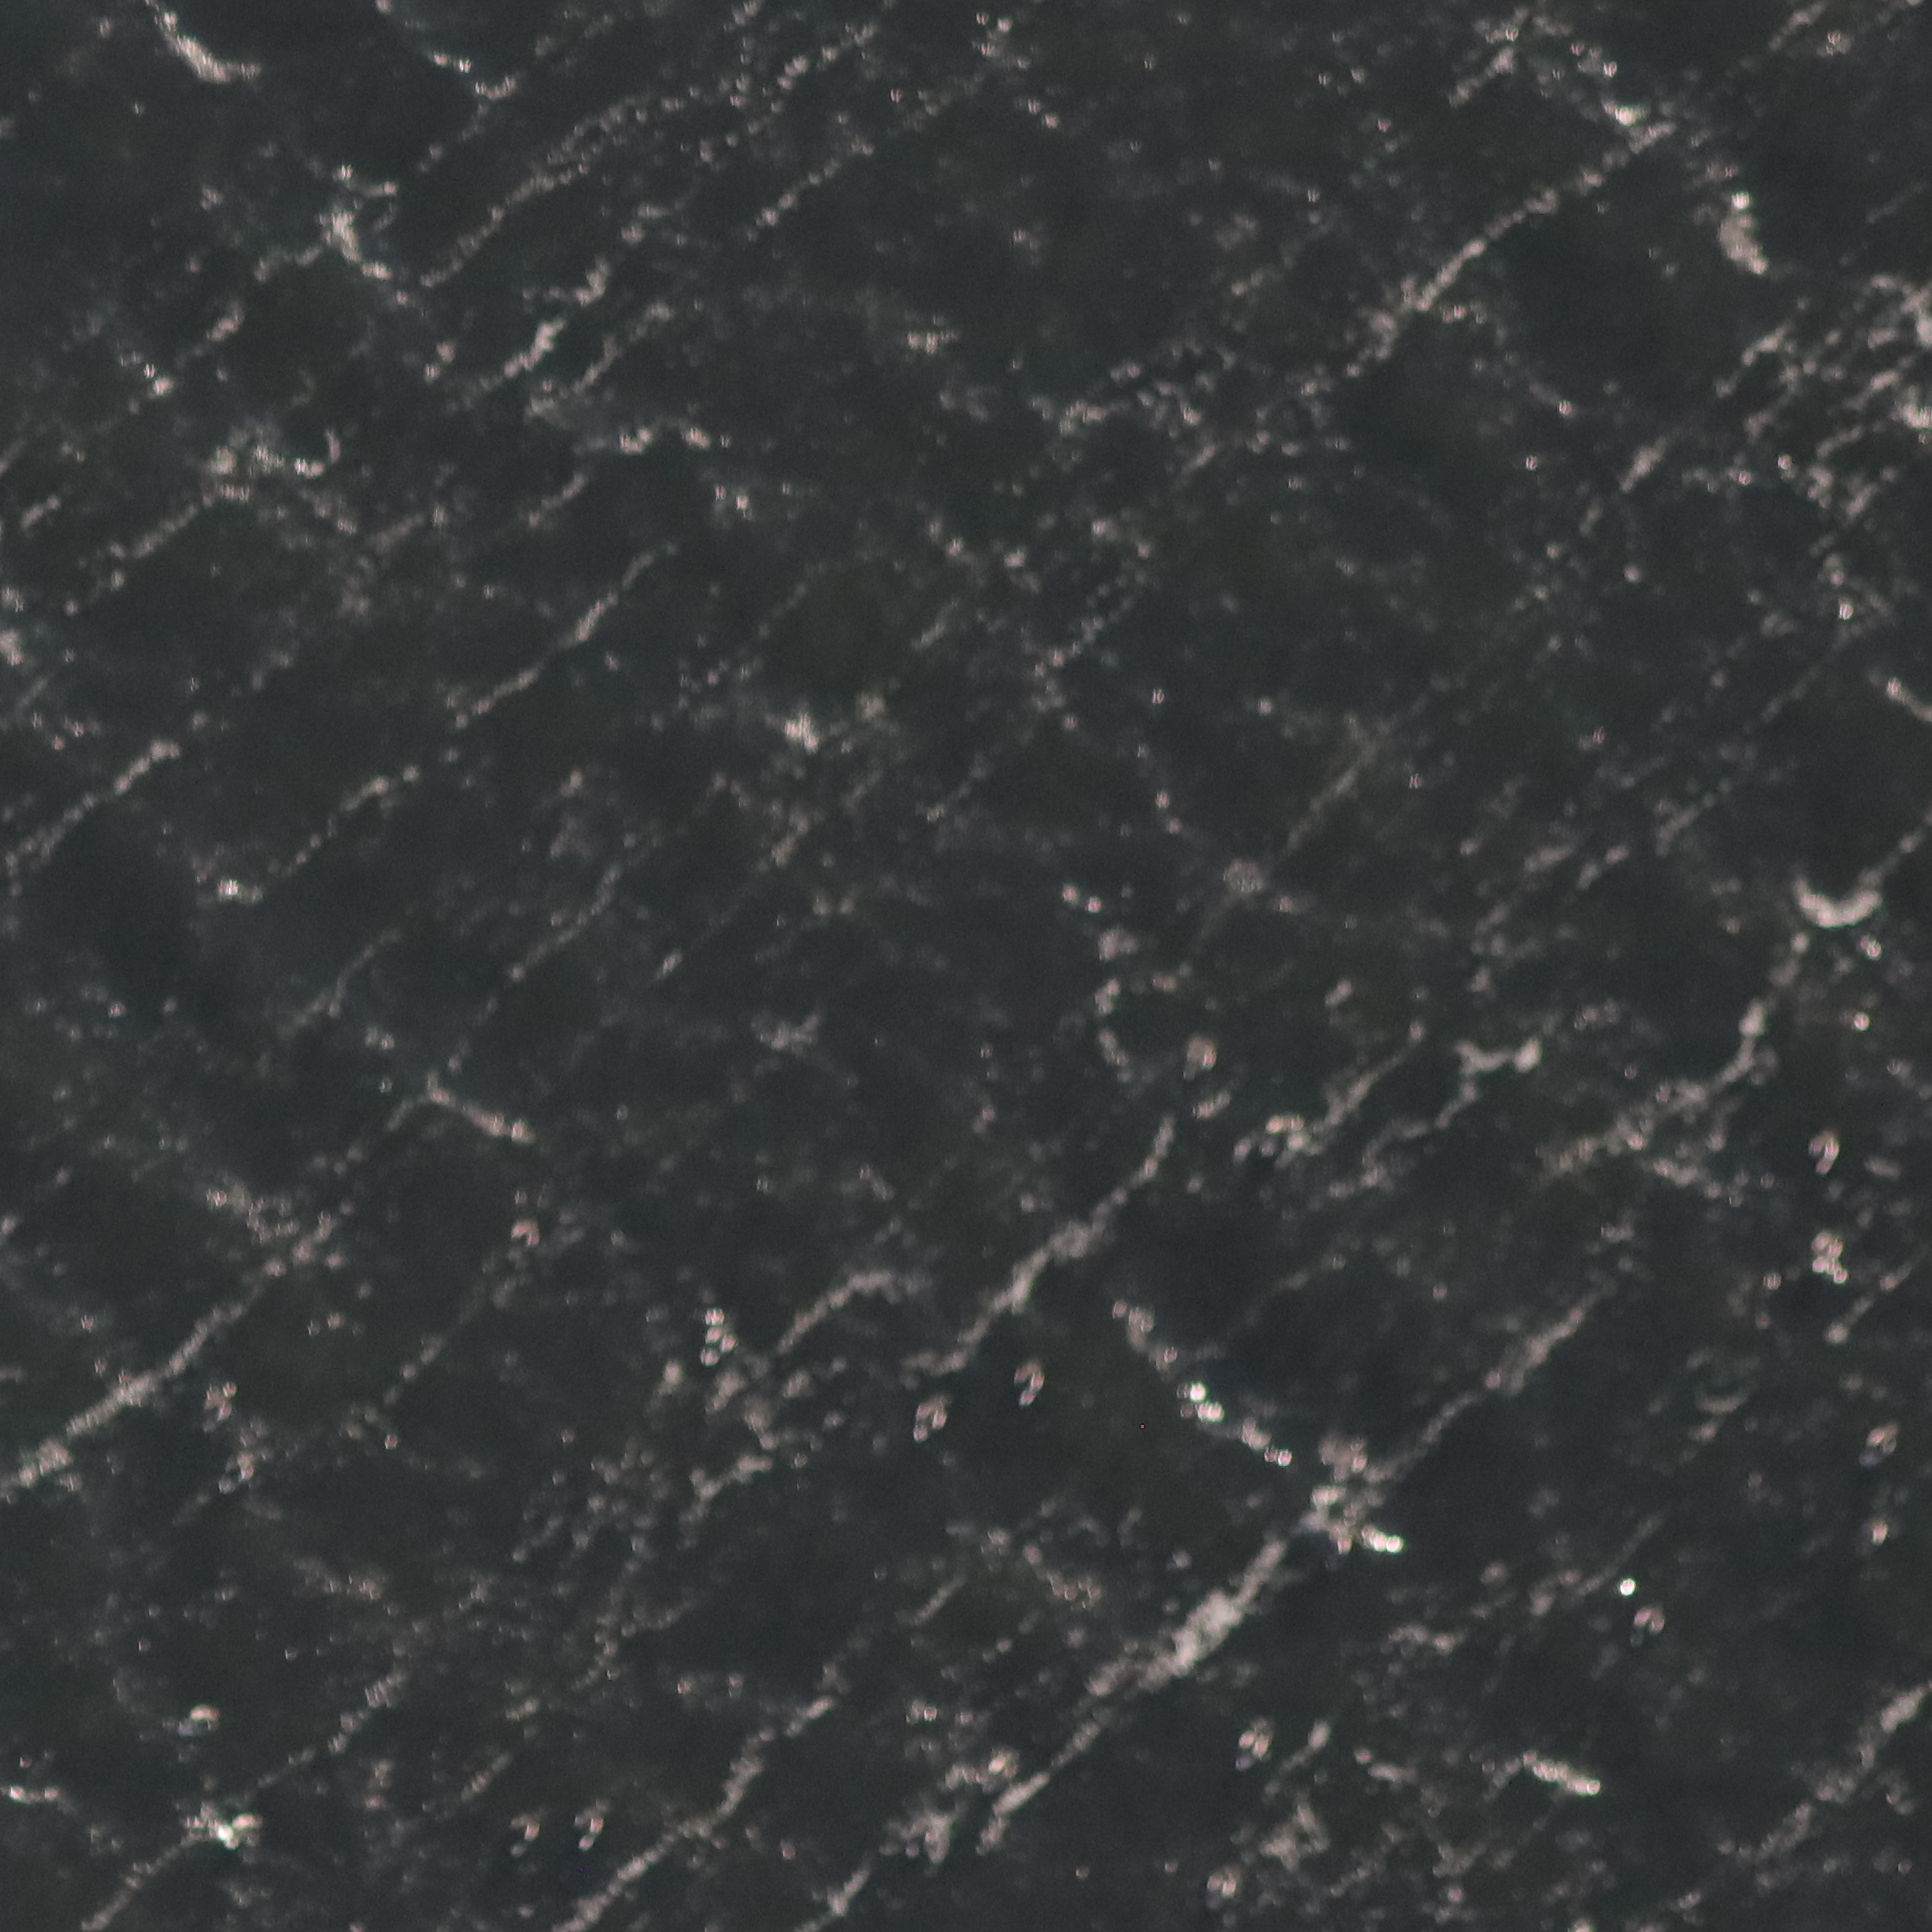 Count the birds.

16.